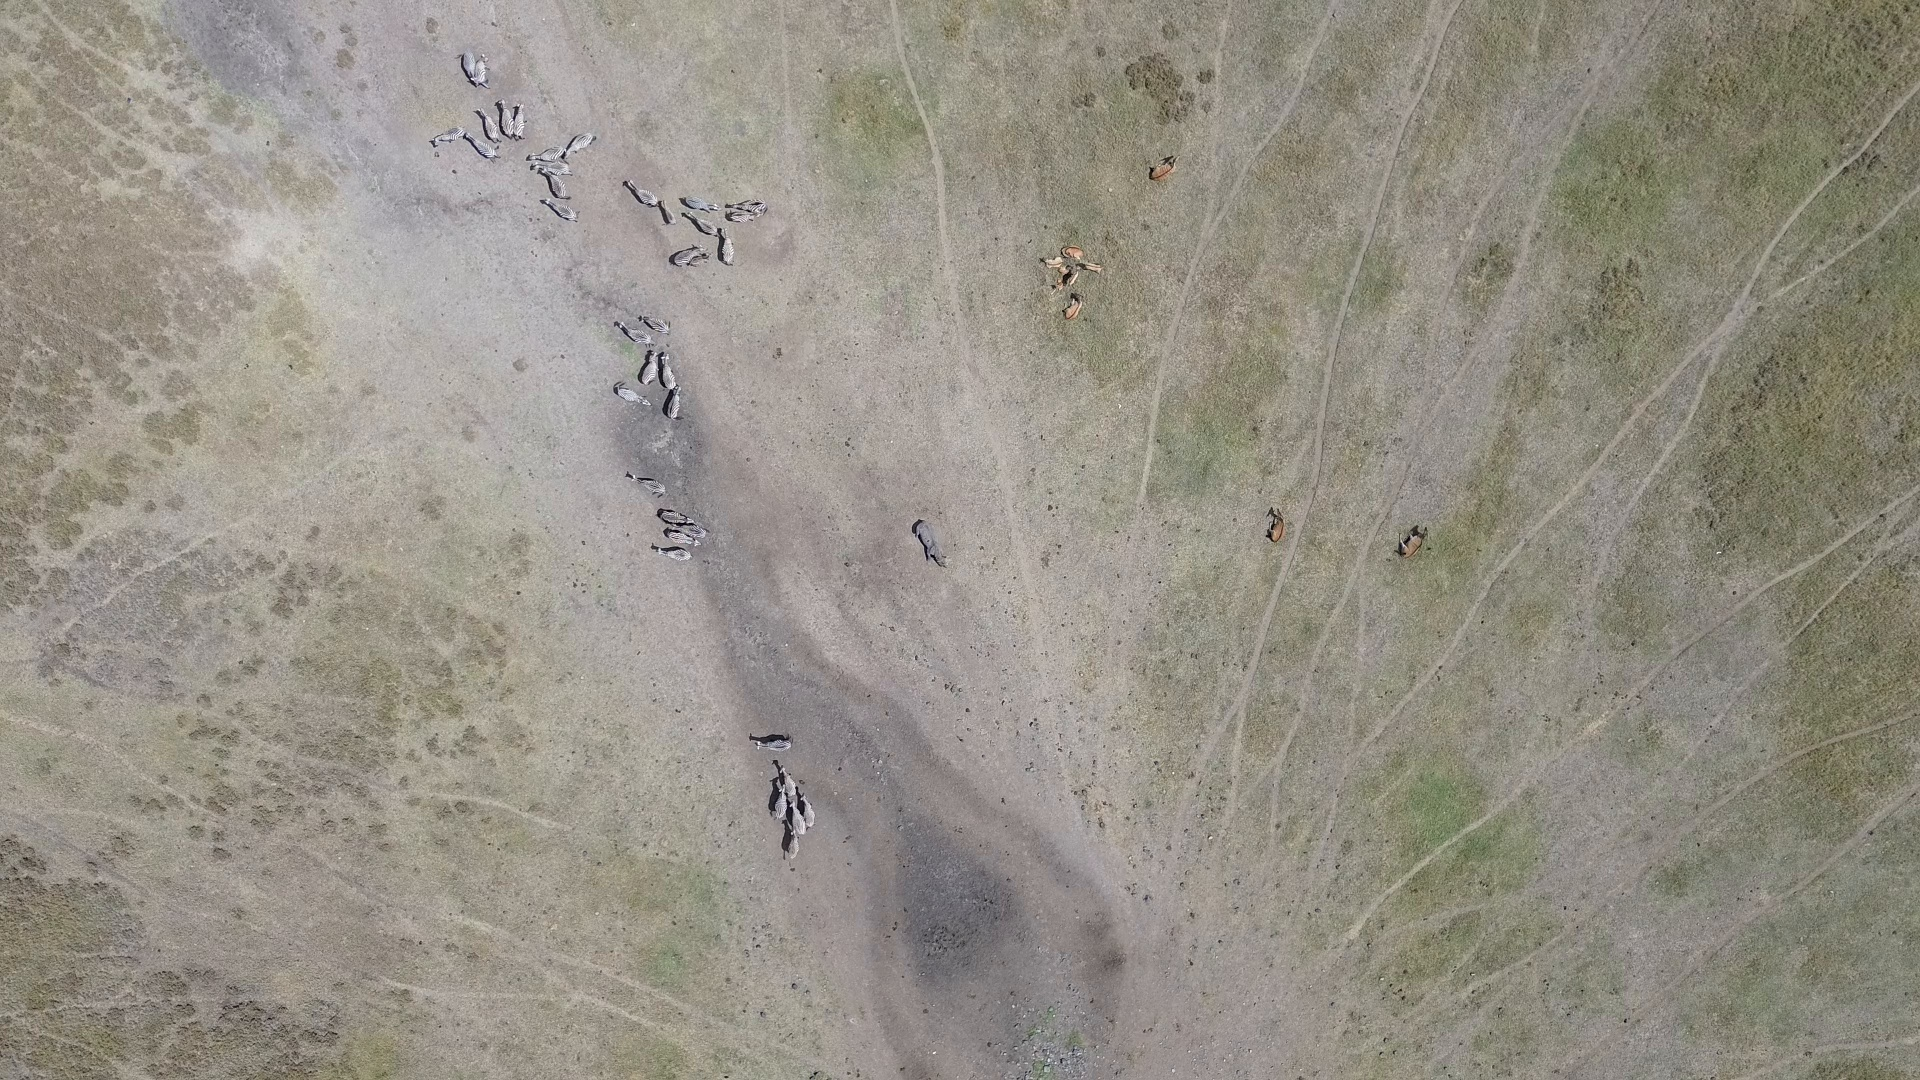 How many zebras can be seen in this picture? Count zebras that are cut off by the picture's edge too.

37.